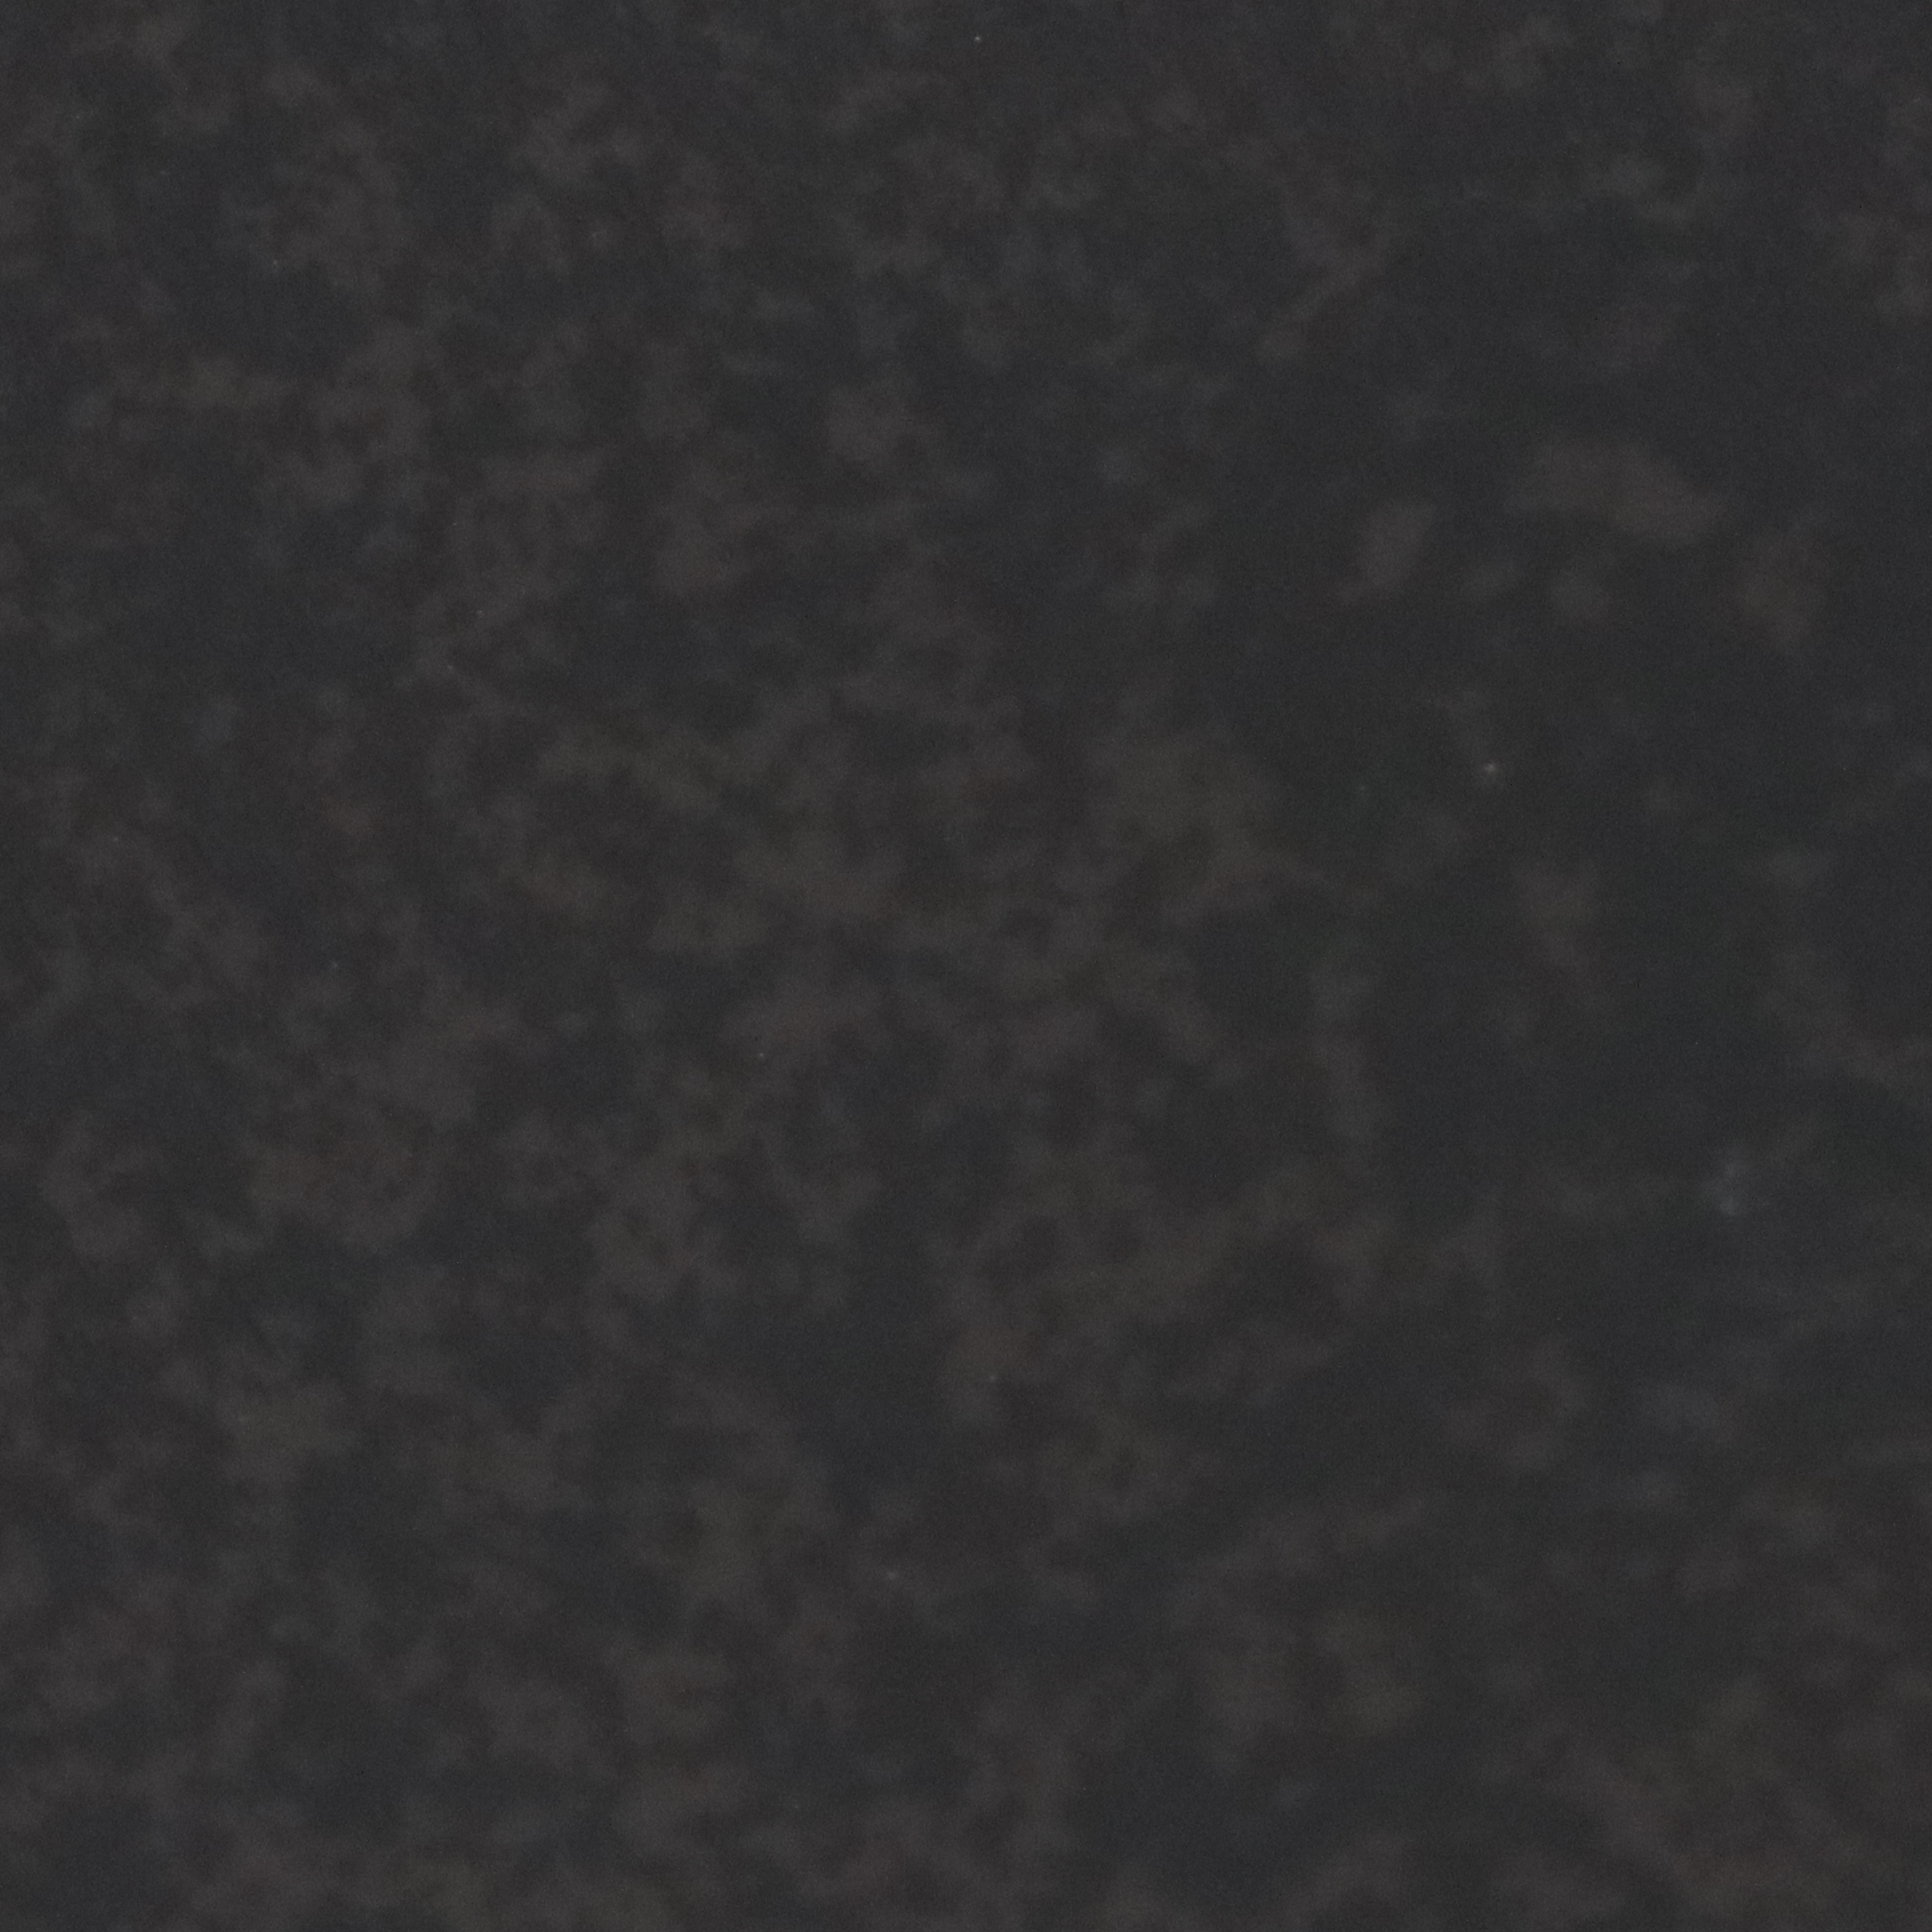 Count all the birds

0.